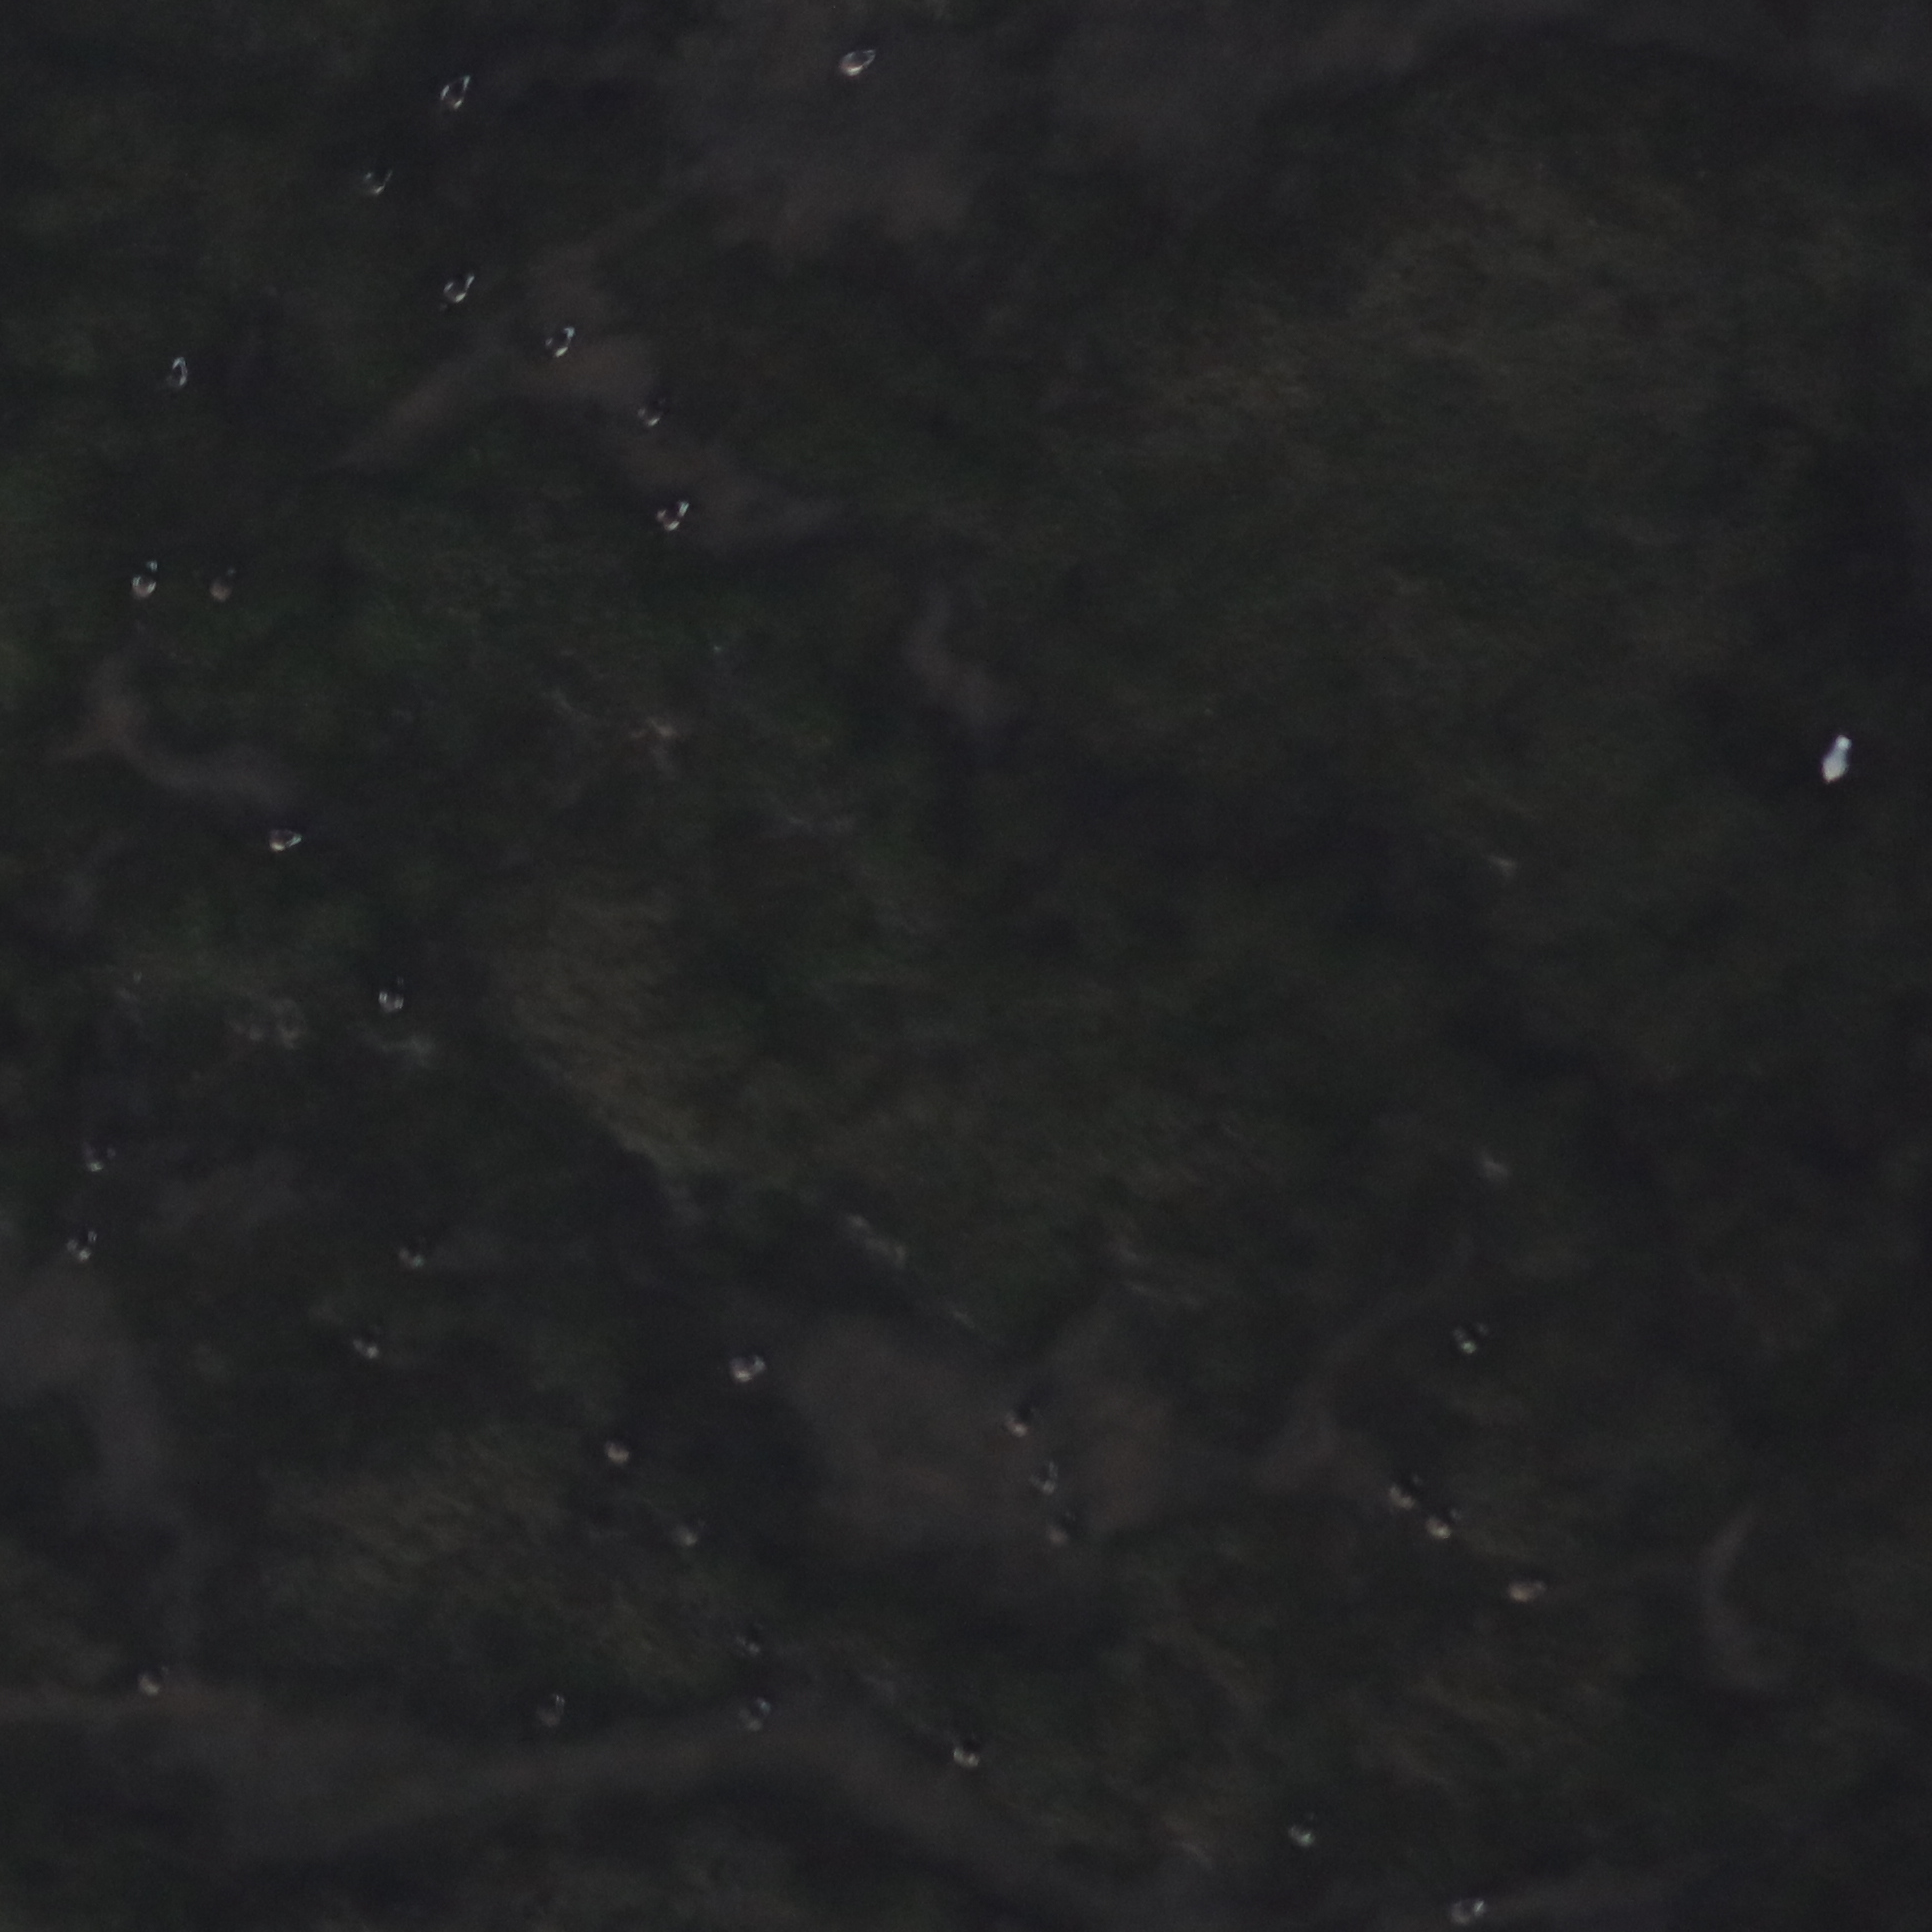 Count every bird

34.